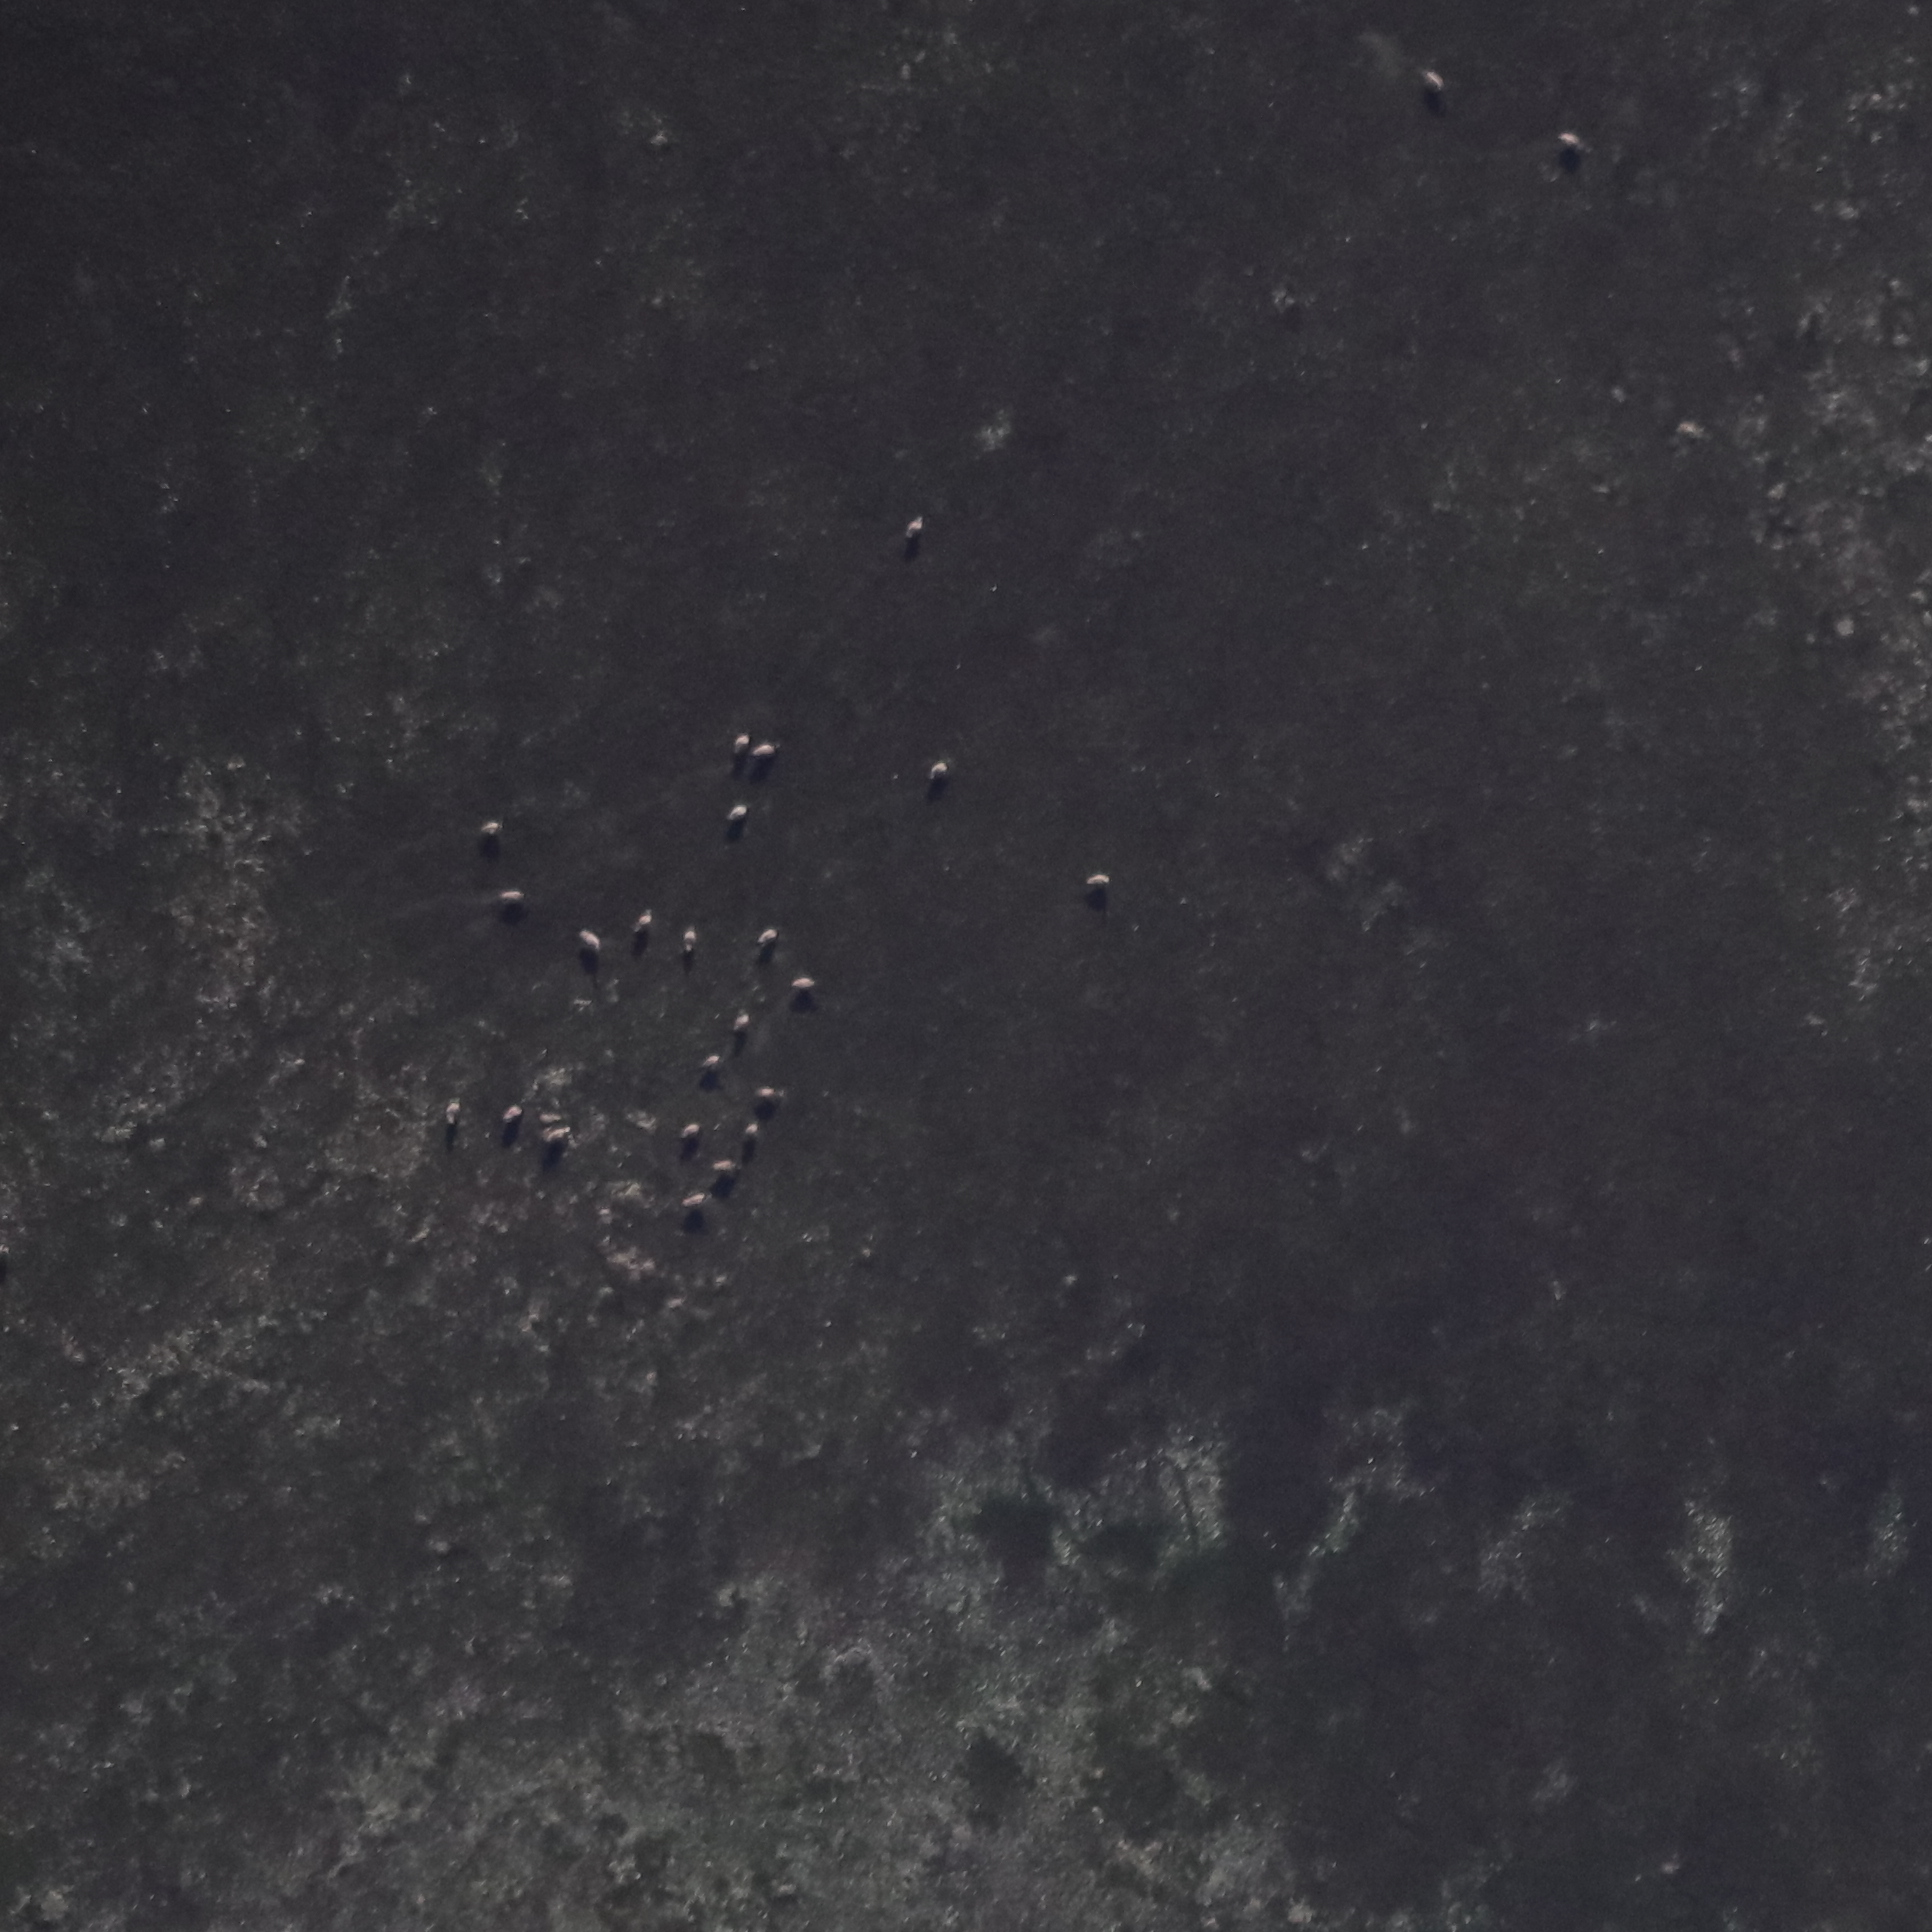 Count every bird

25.